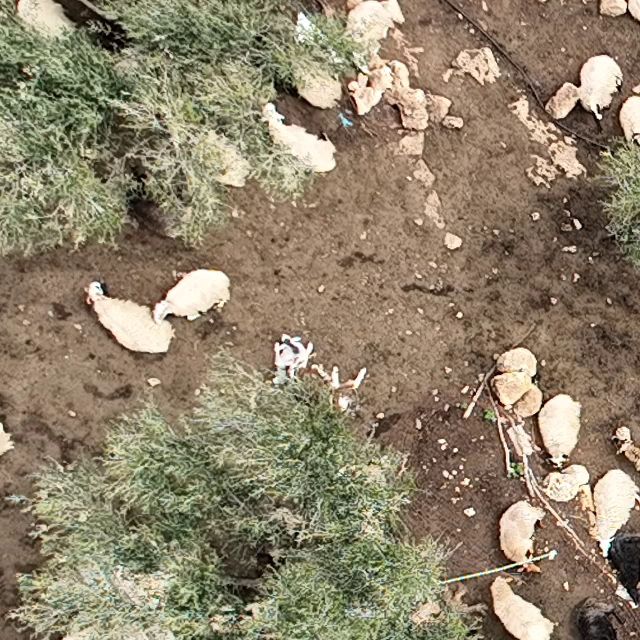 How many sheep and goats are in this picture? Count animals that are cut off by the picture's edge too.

20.